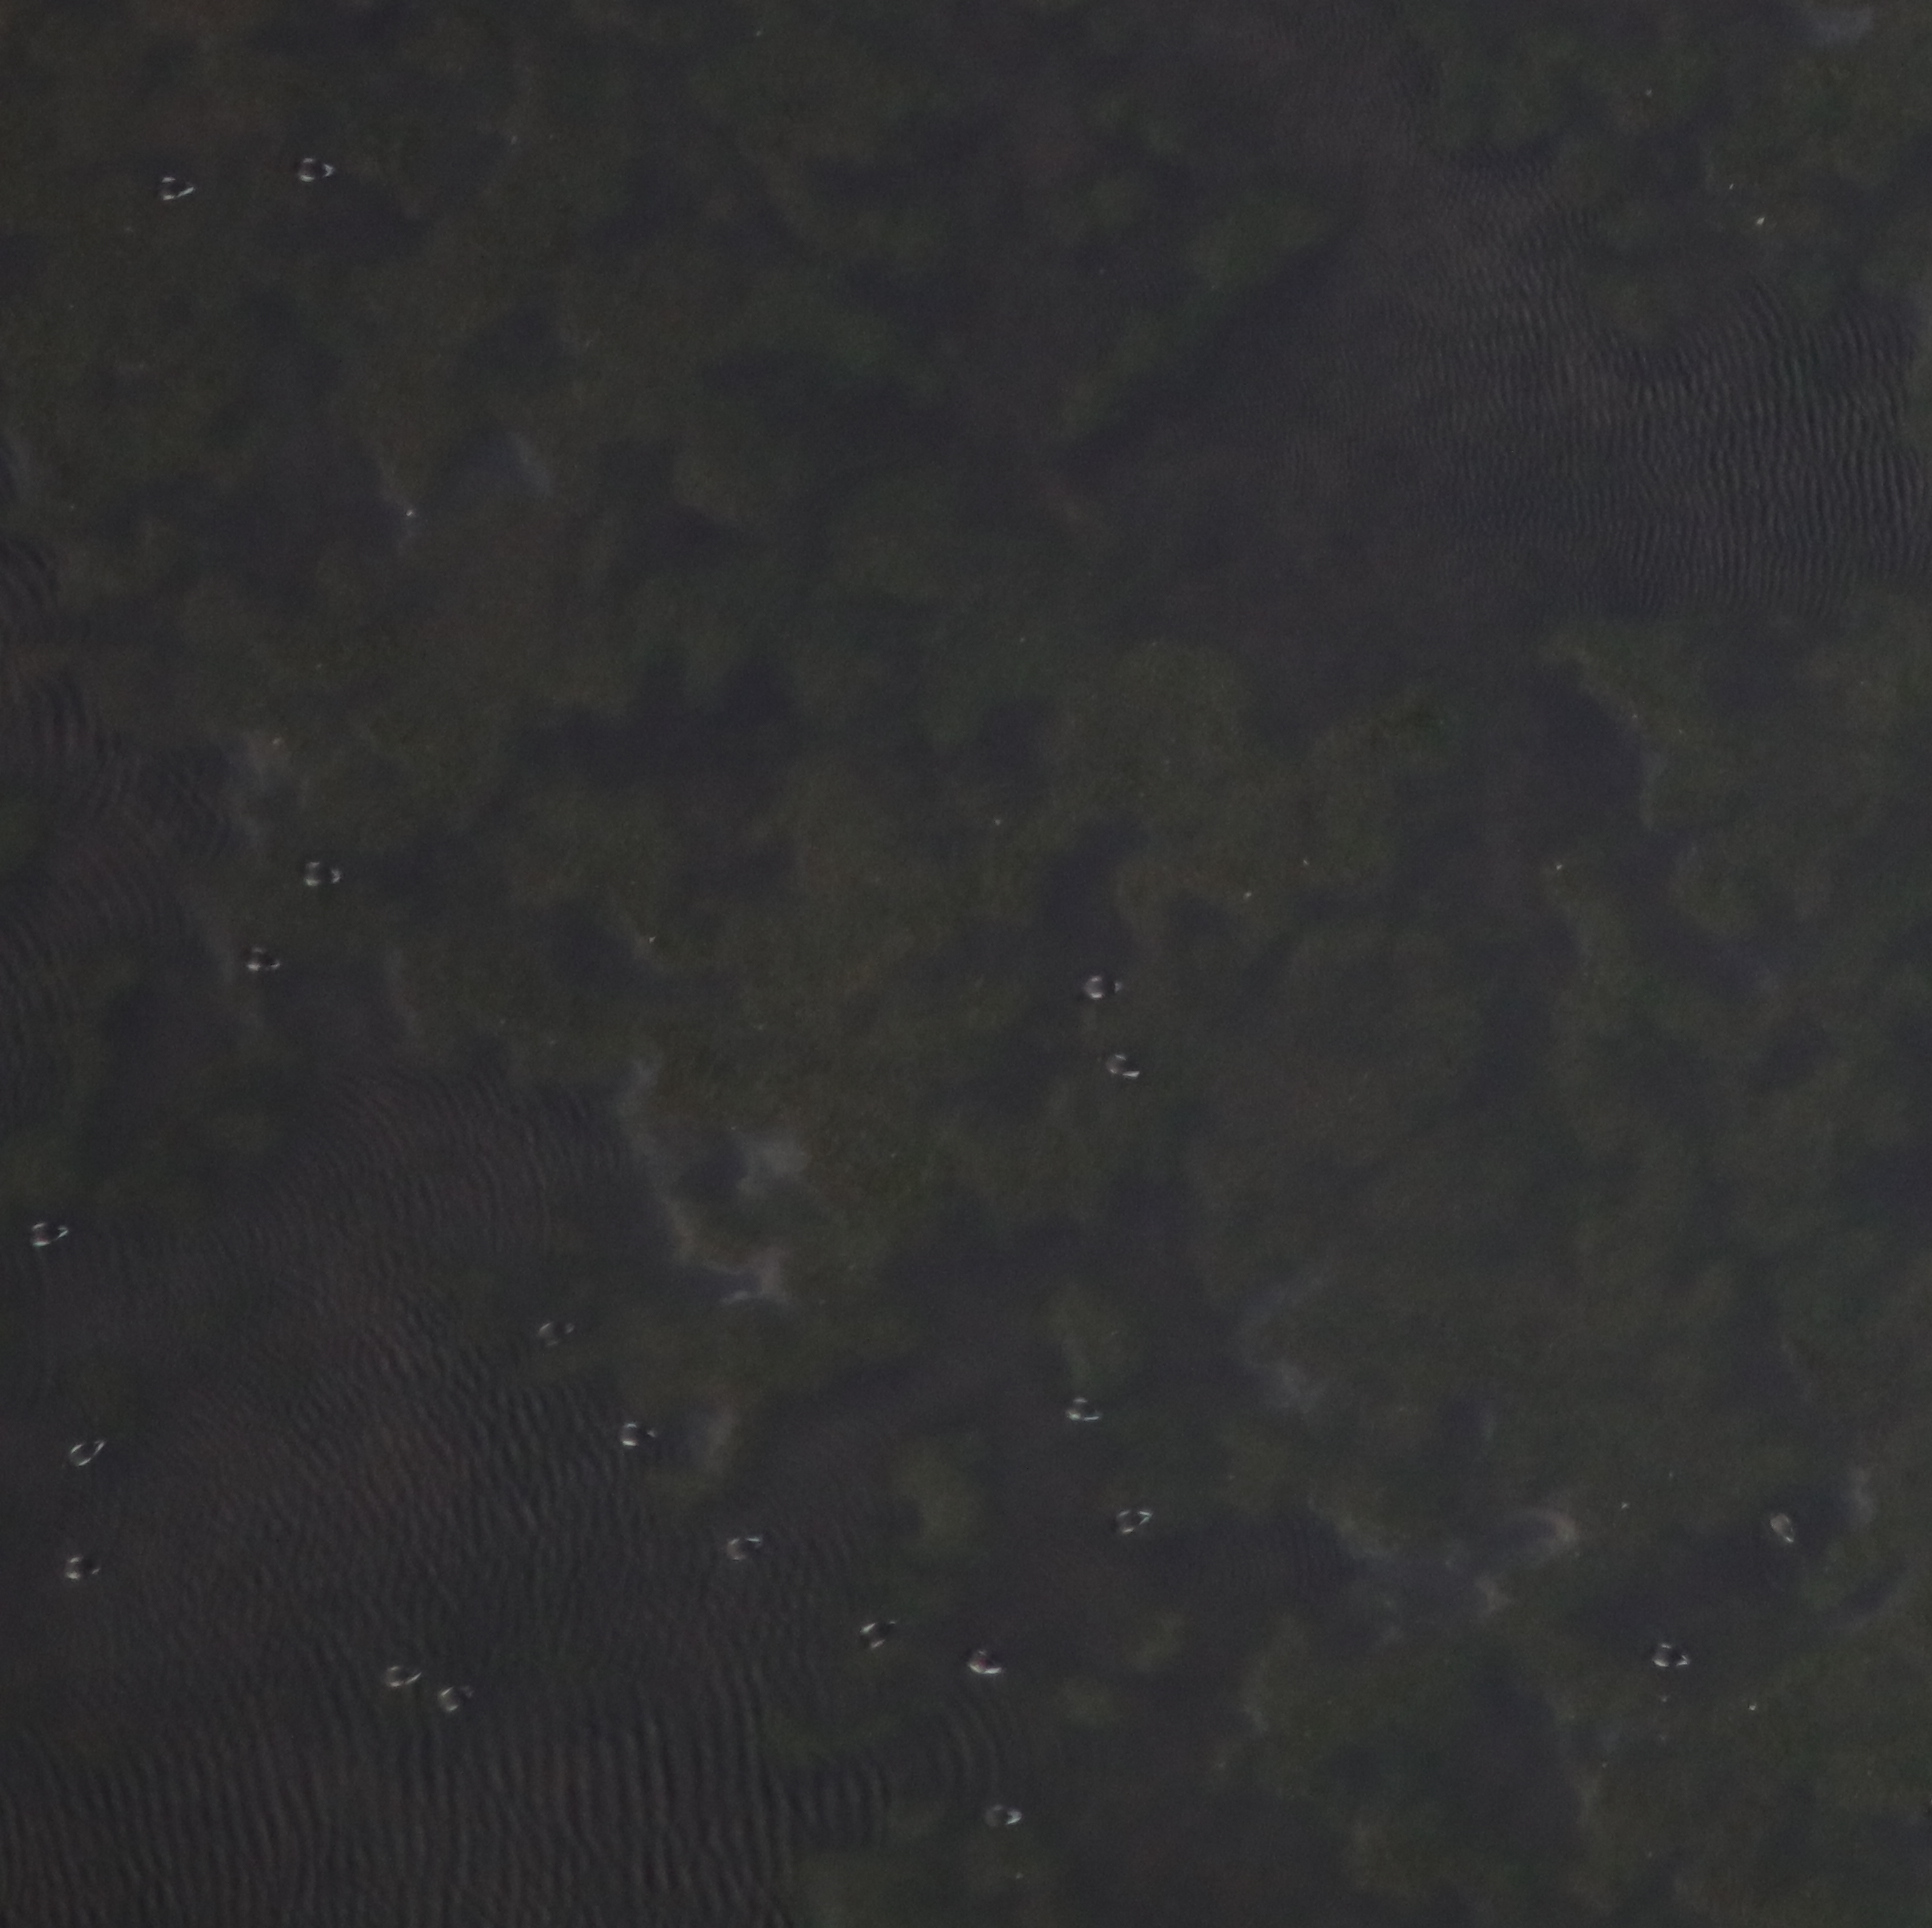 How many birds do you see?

21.